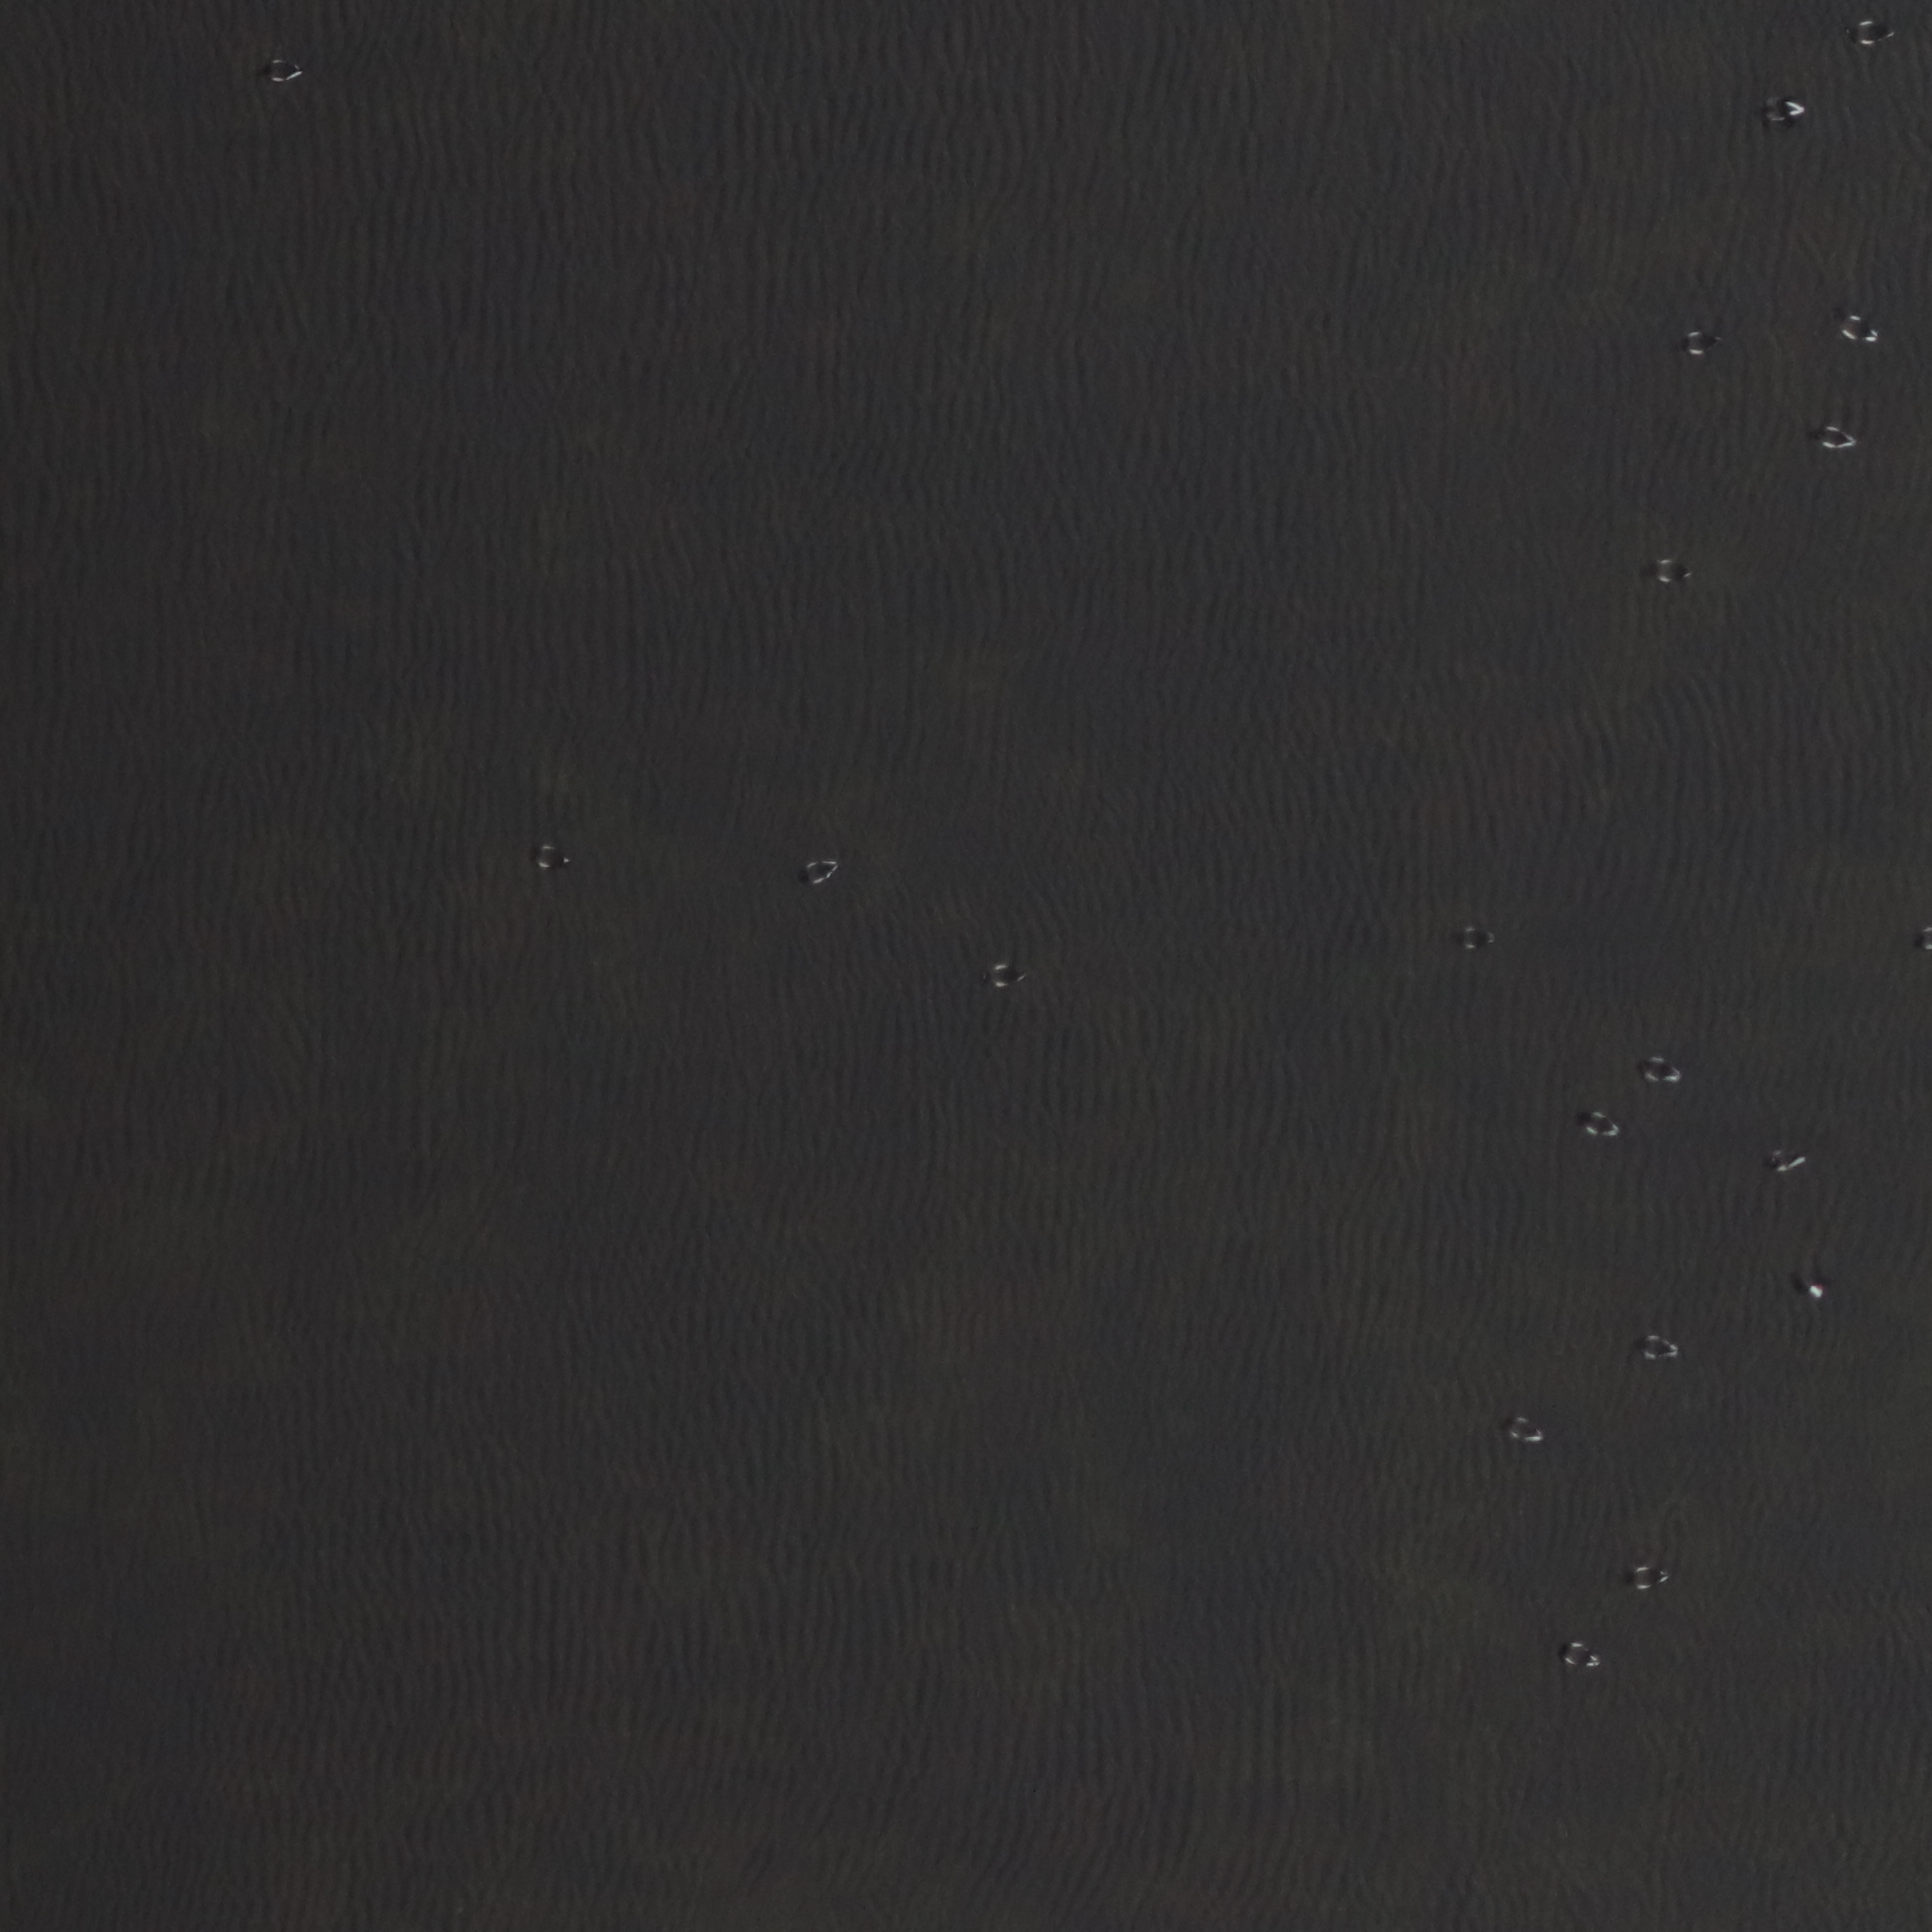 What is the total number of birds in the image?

19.